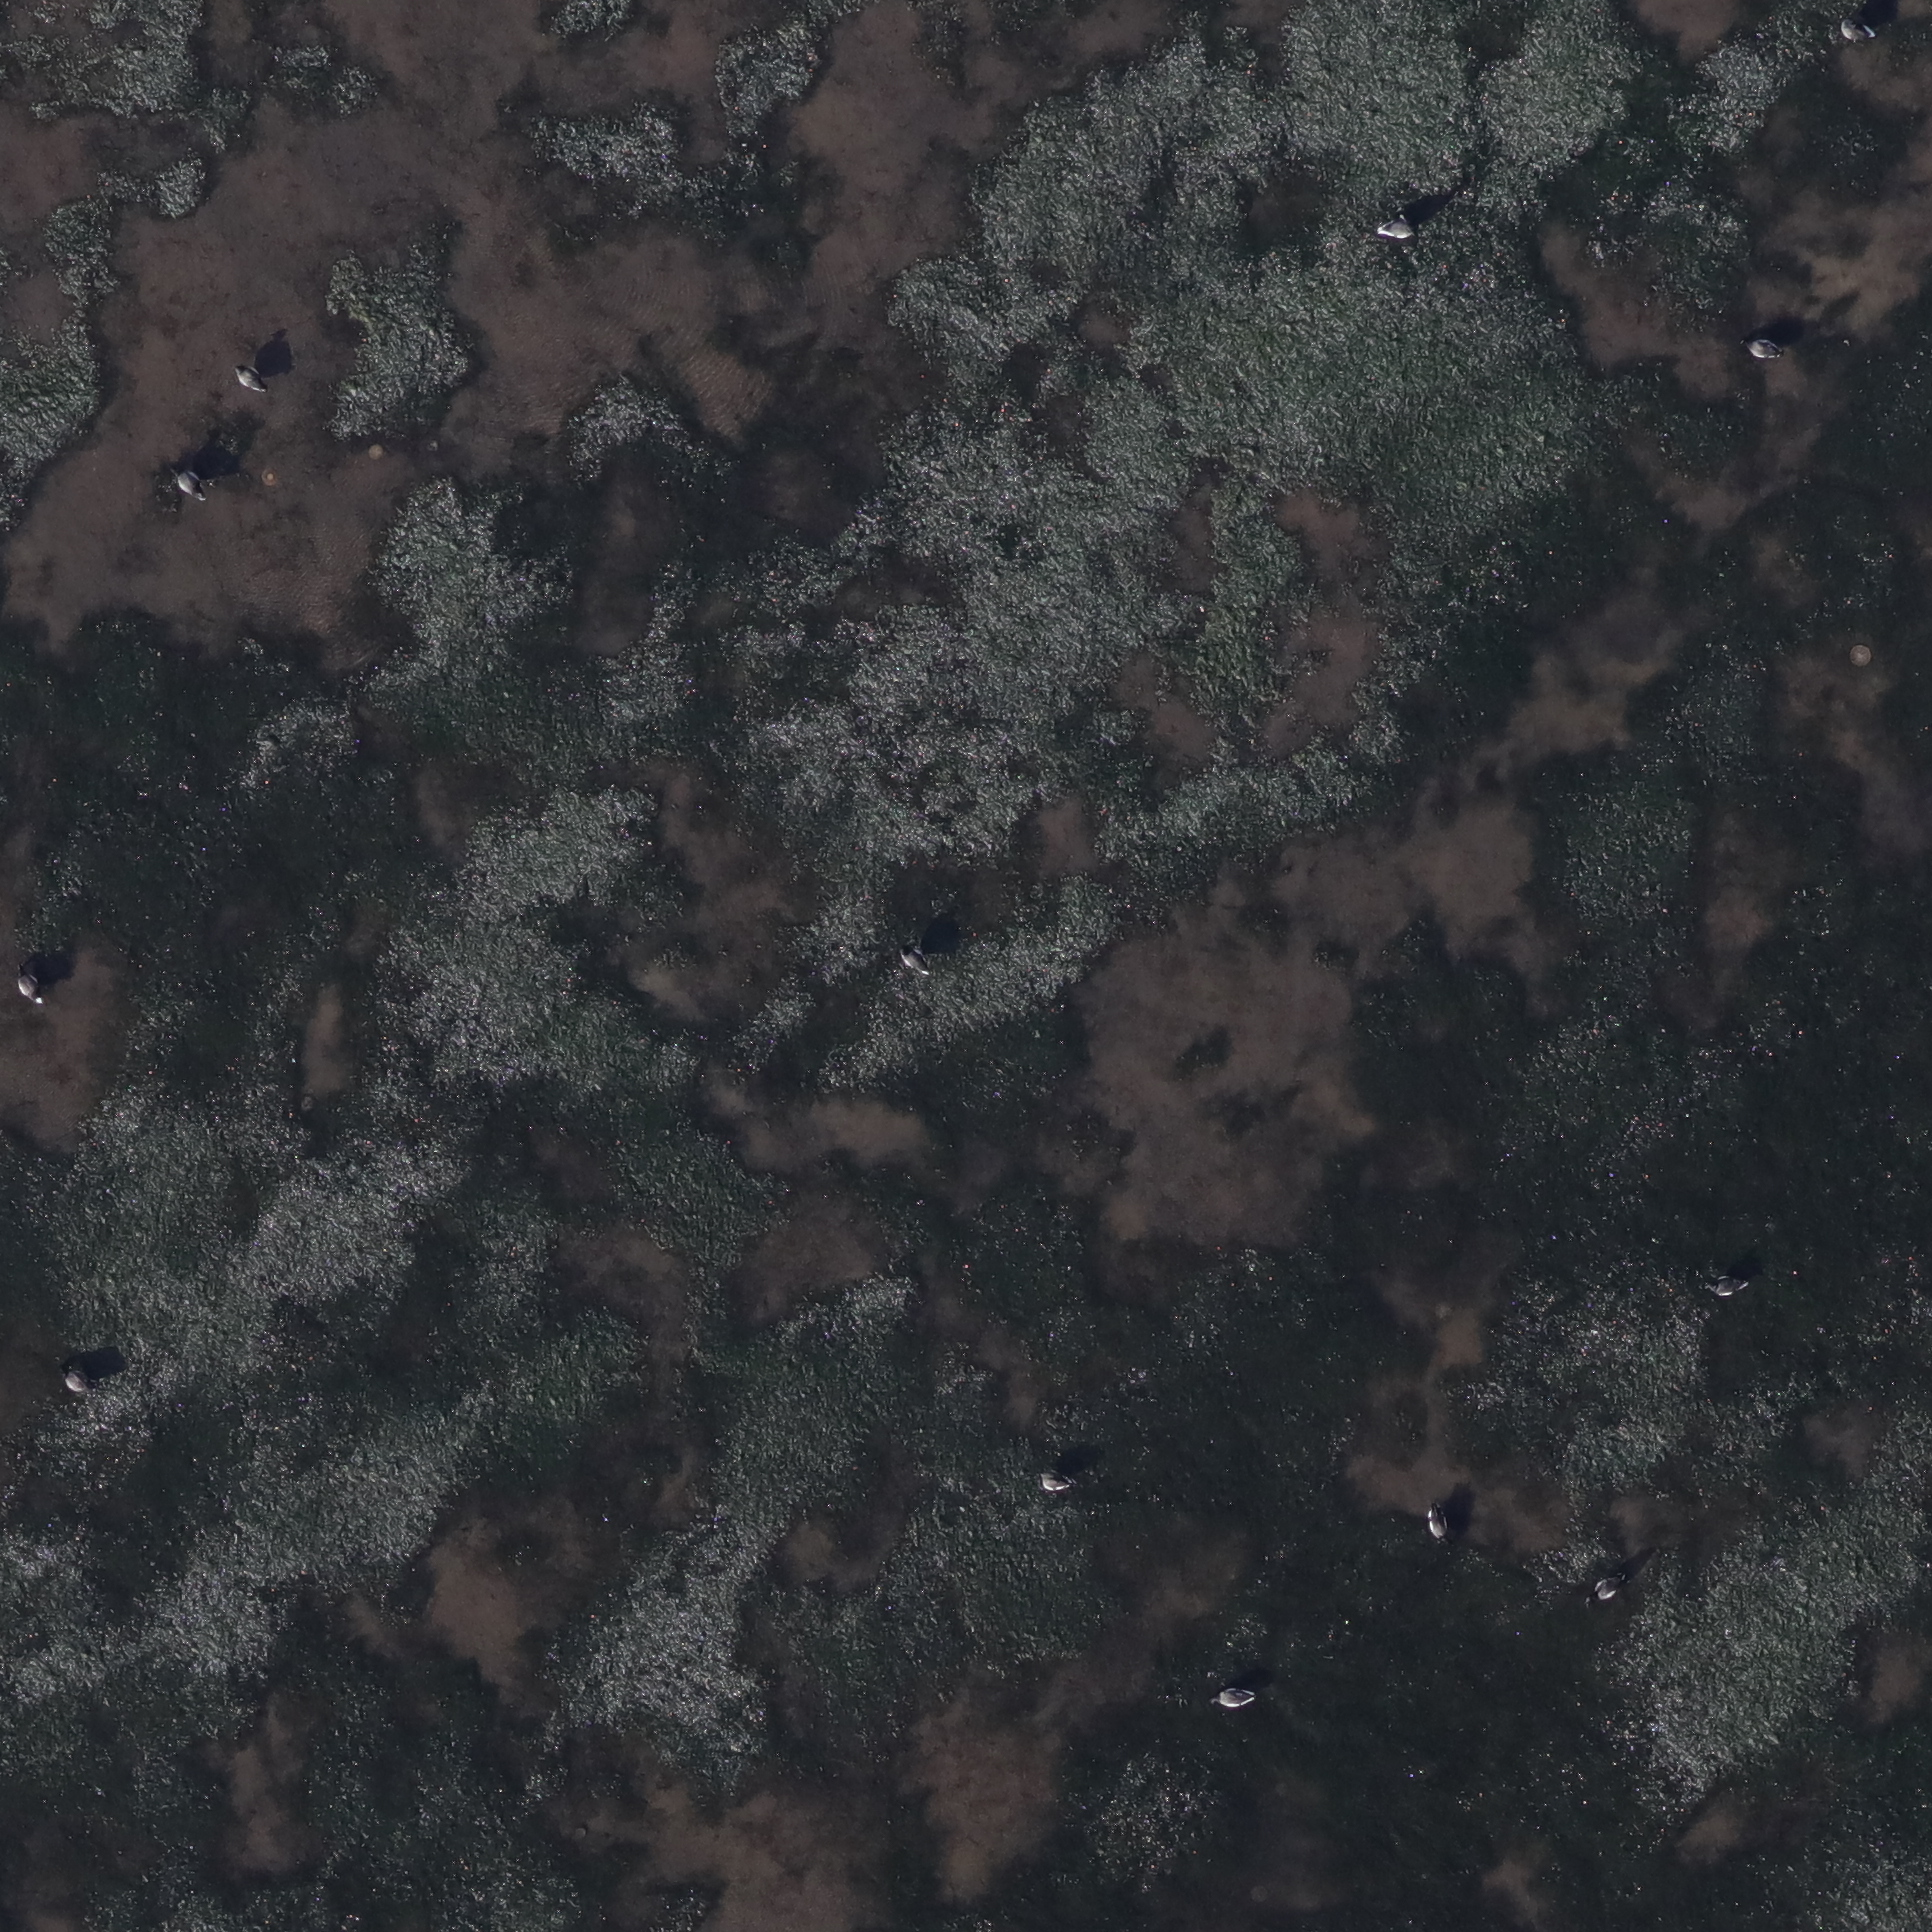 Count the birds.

13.